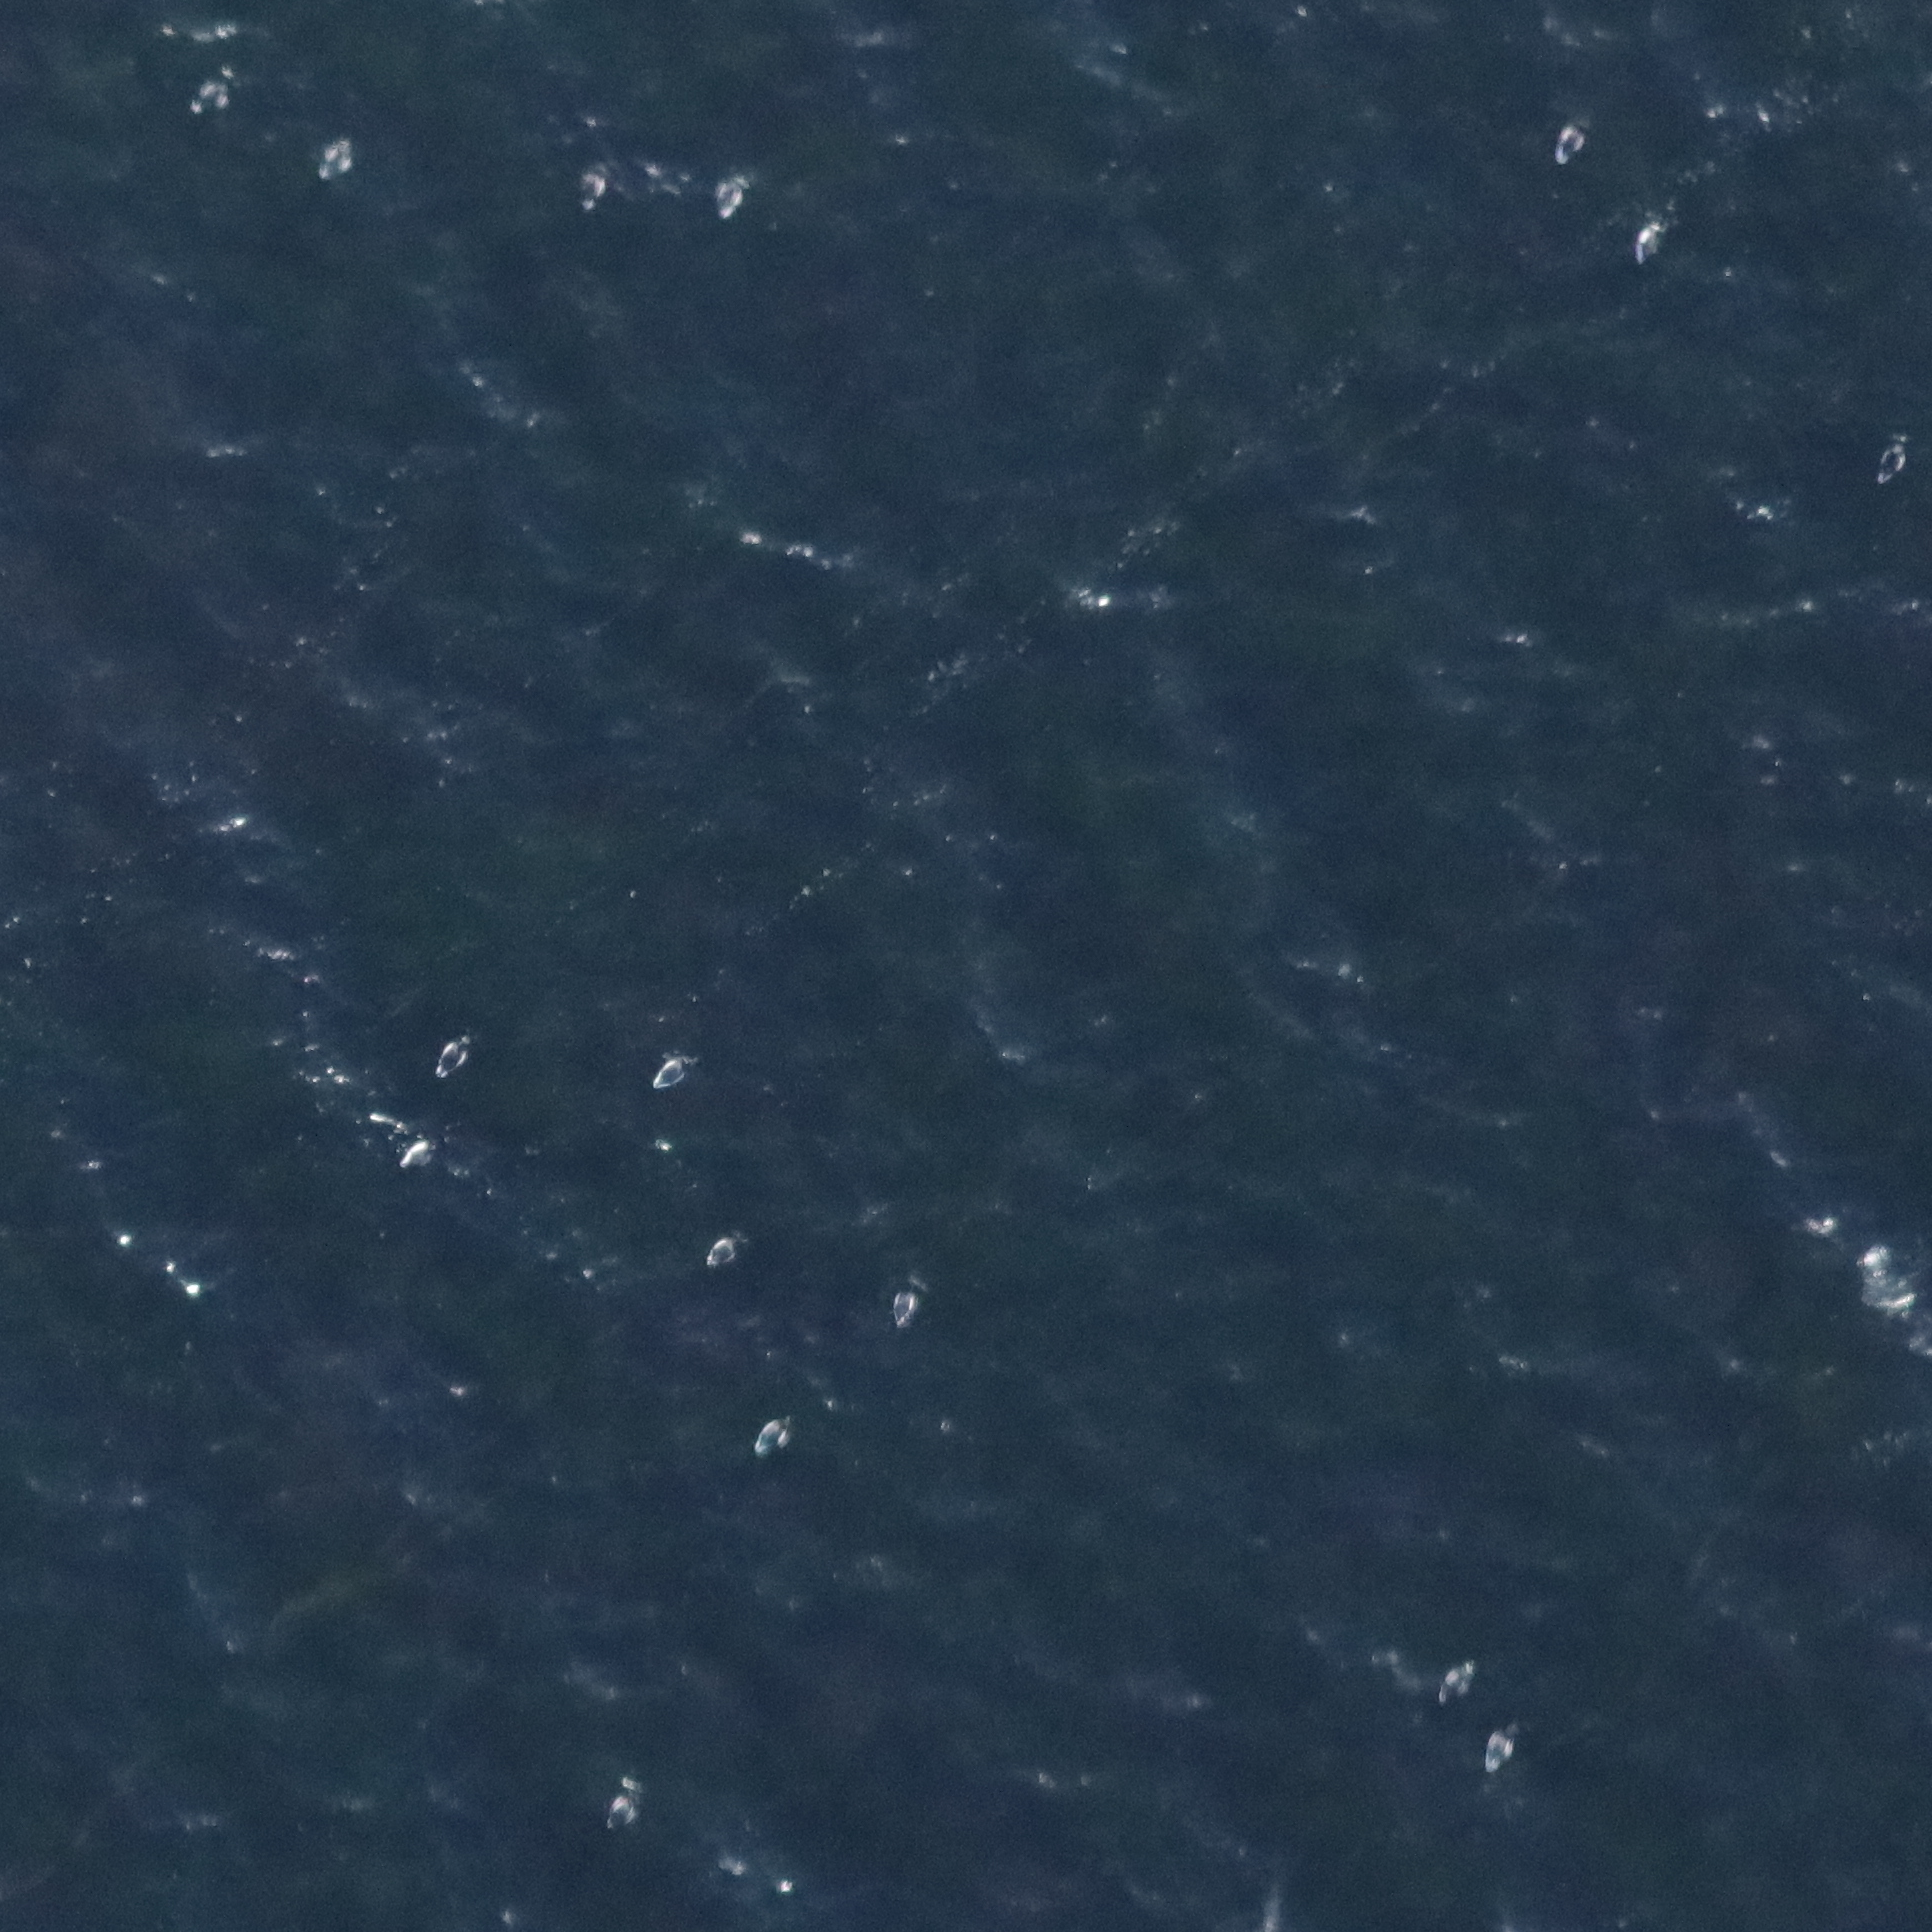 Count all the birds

16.